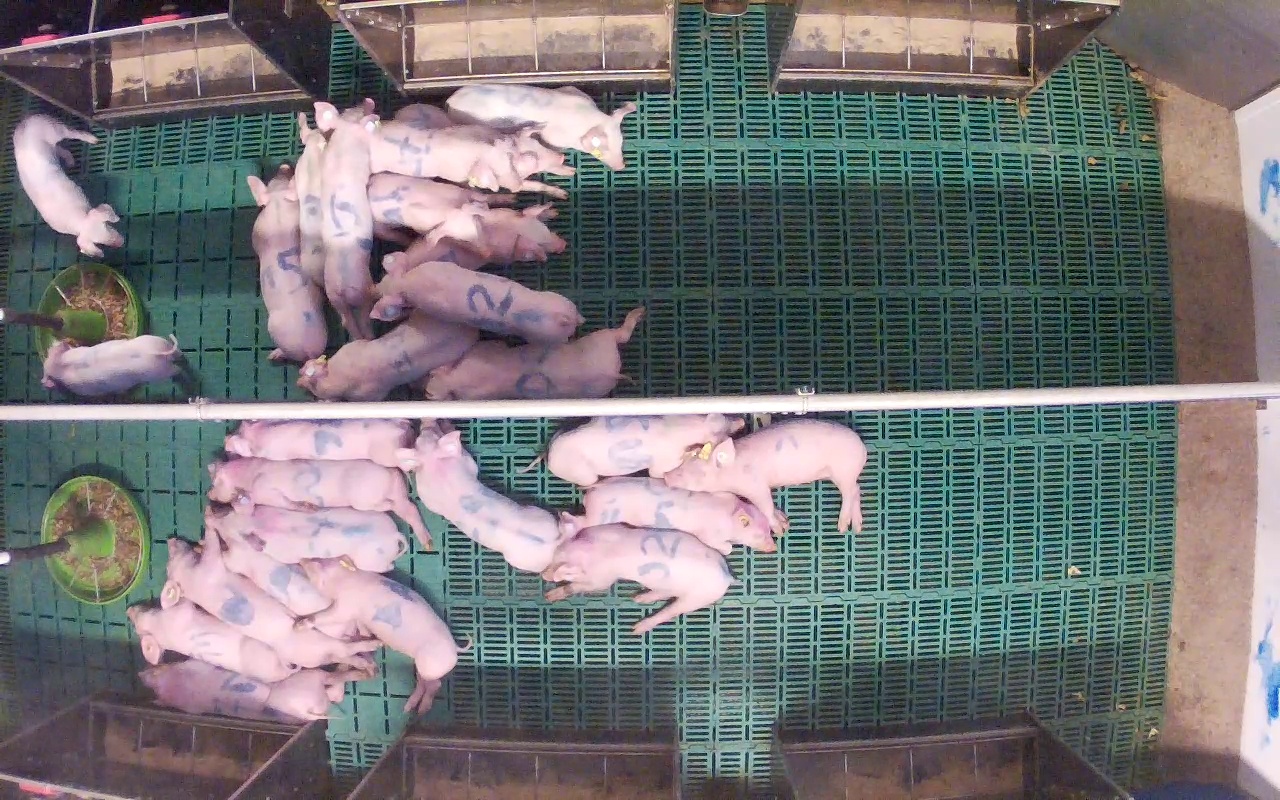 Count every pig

26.